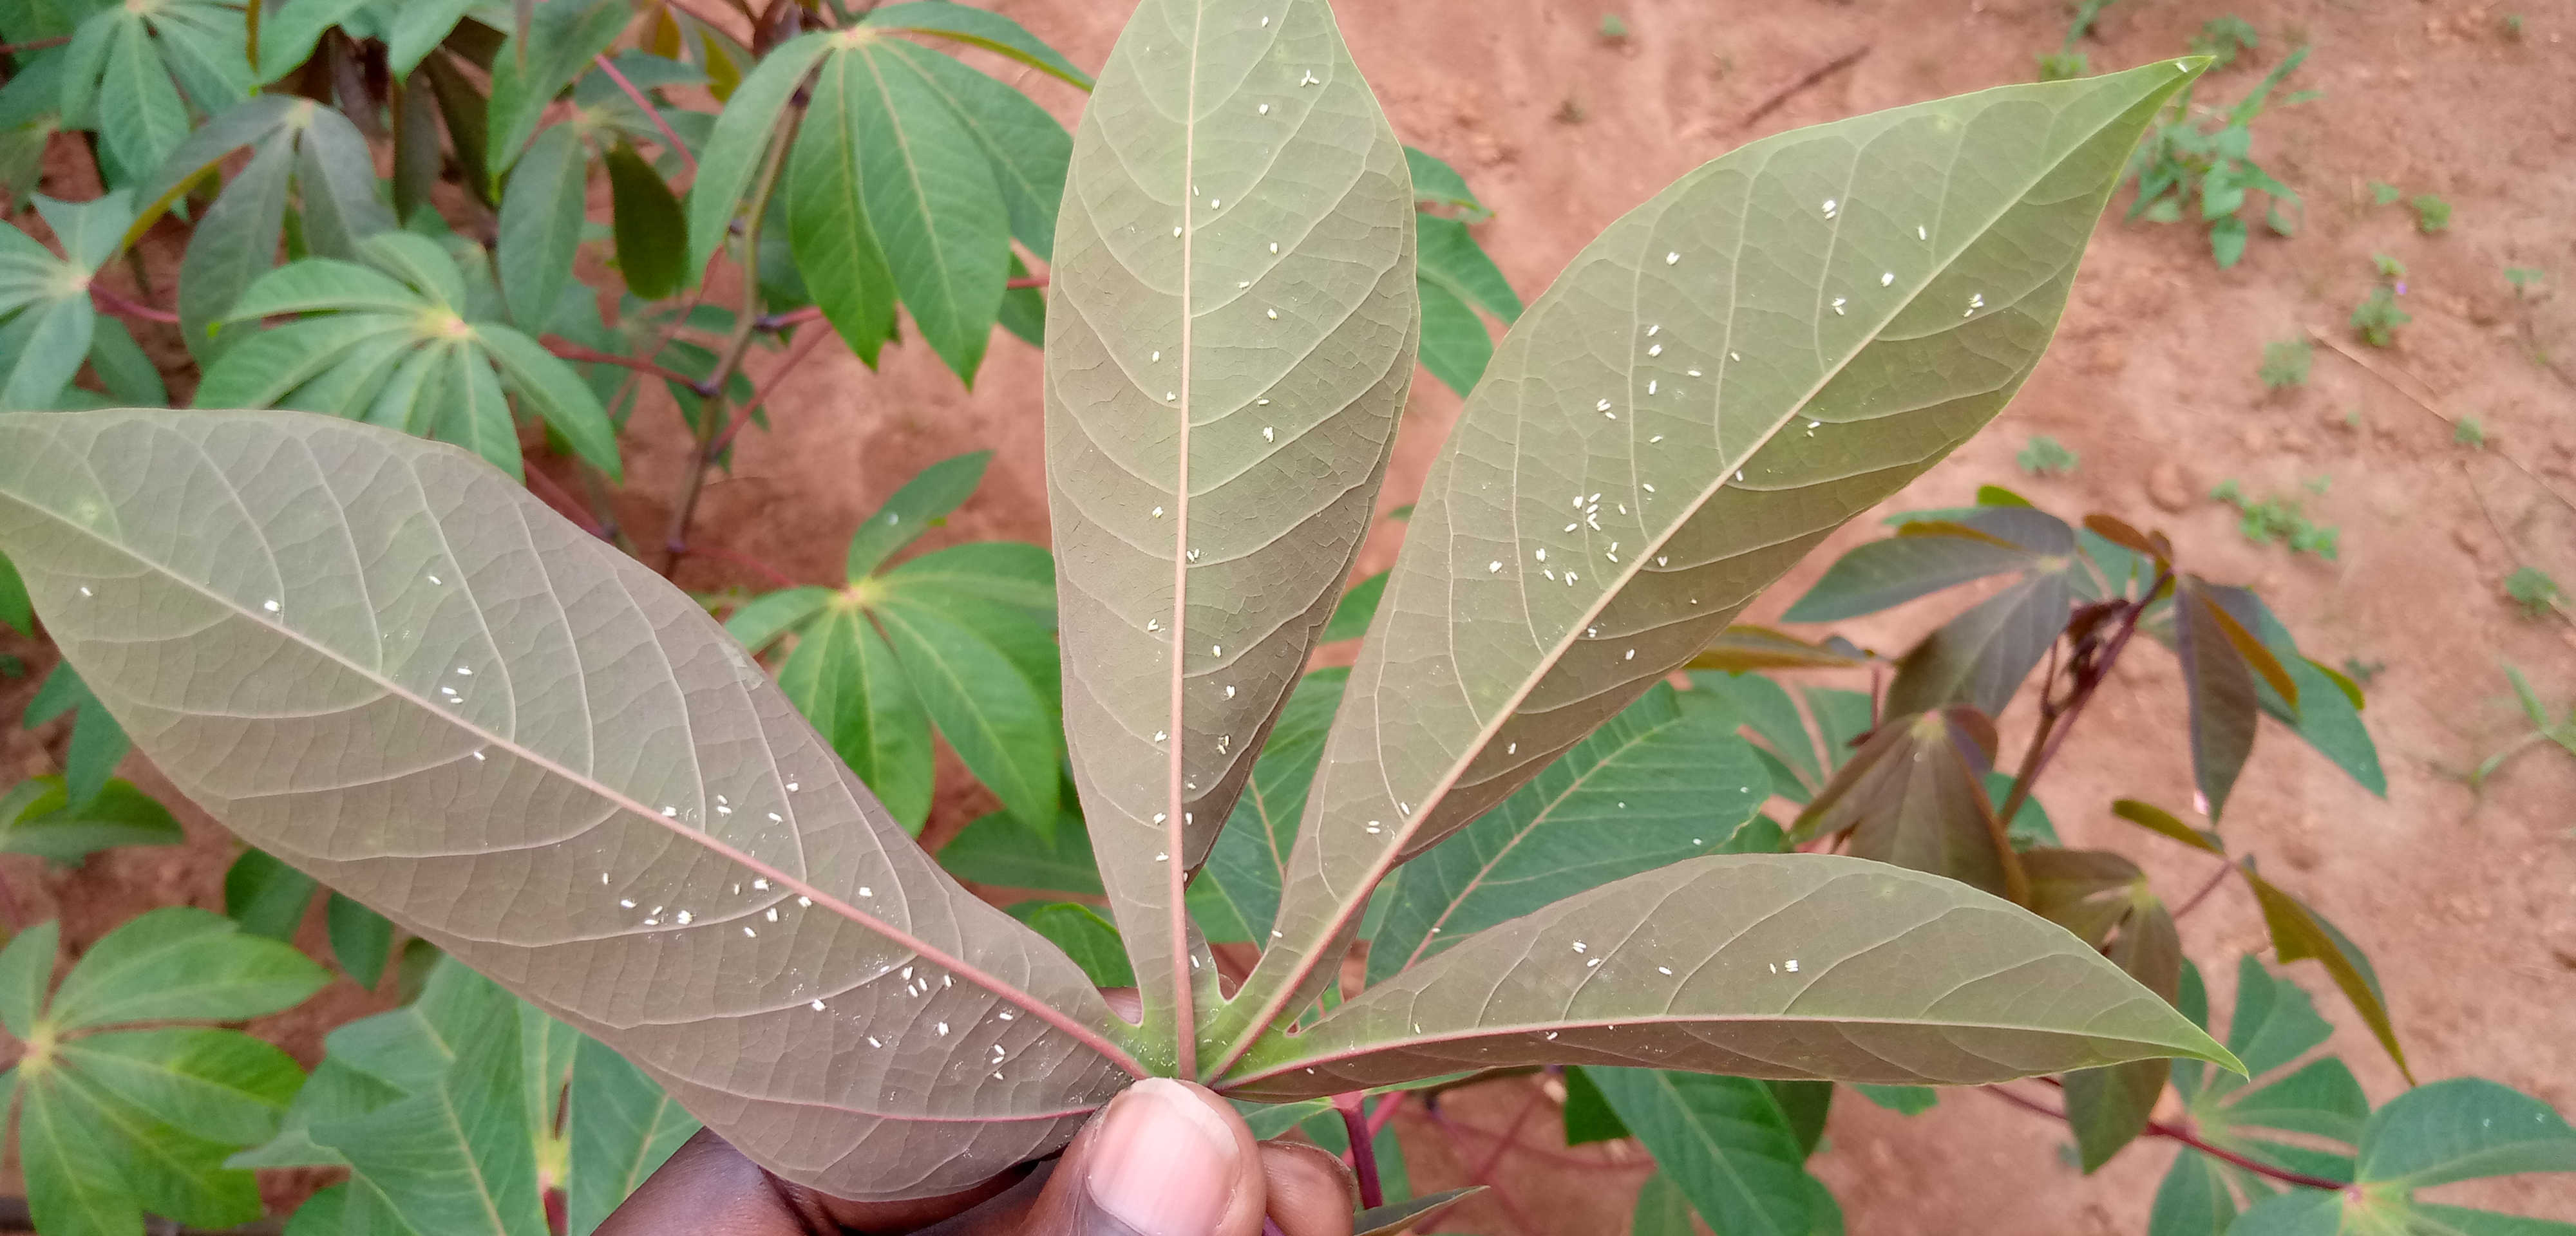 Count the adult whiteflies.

103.